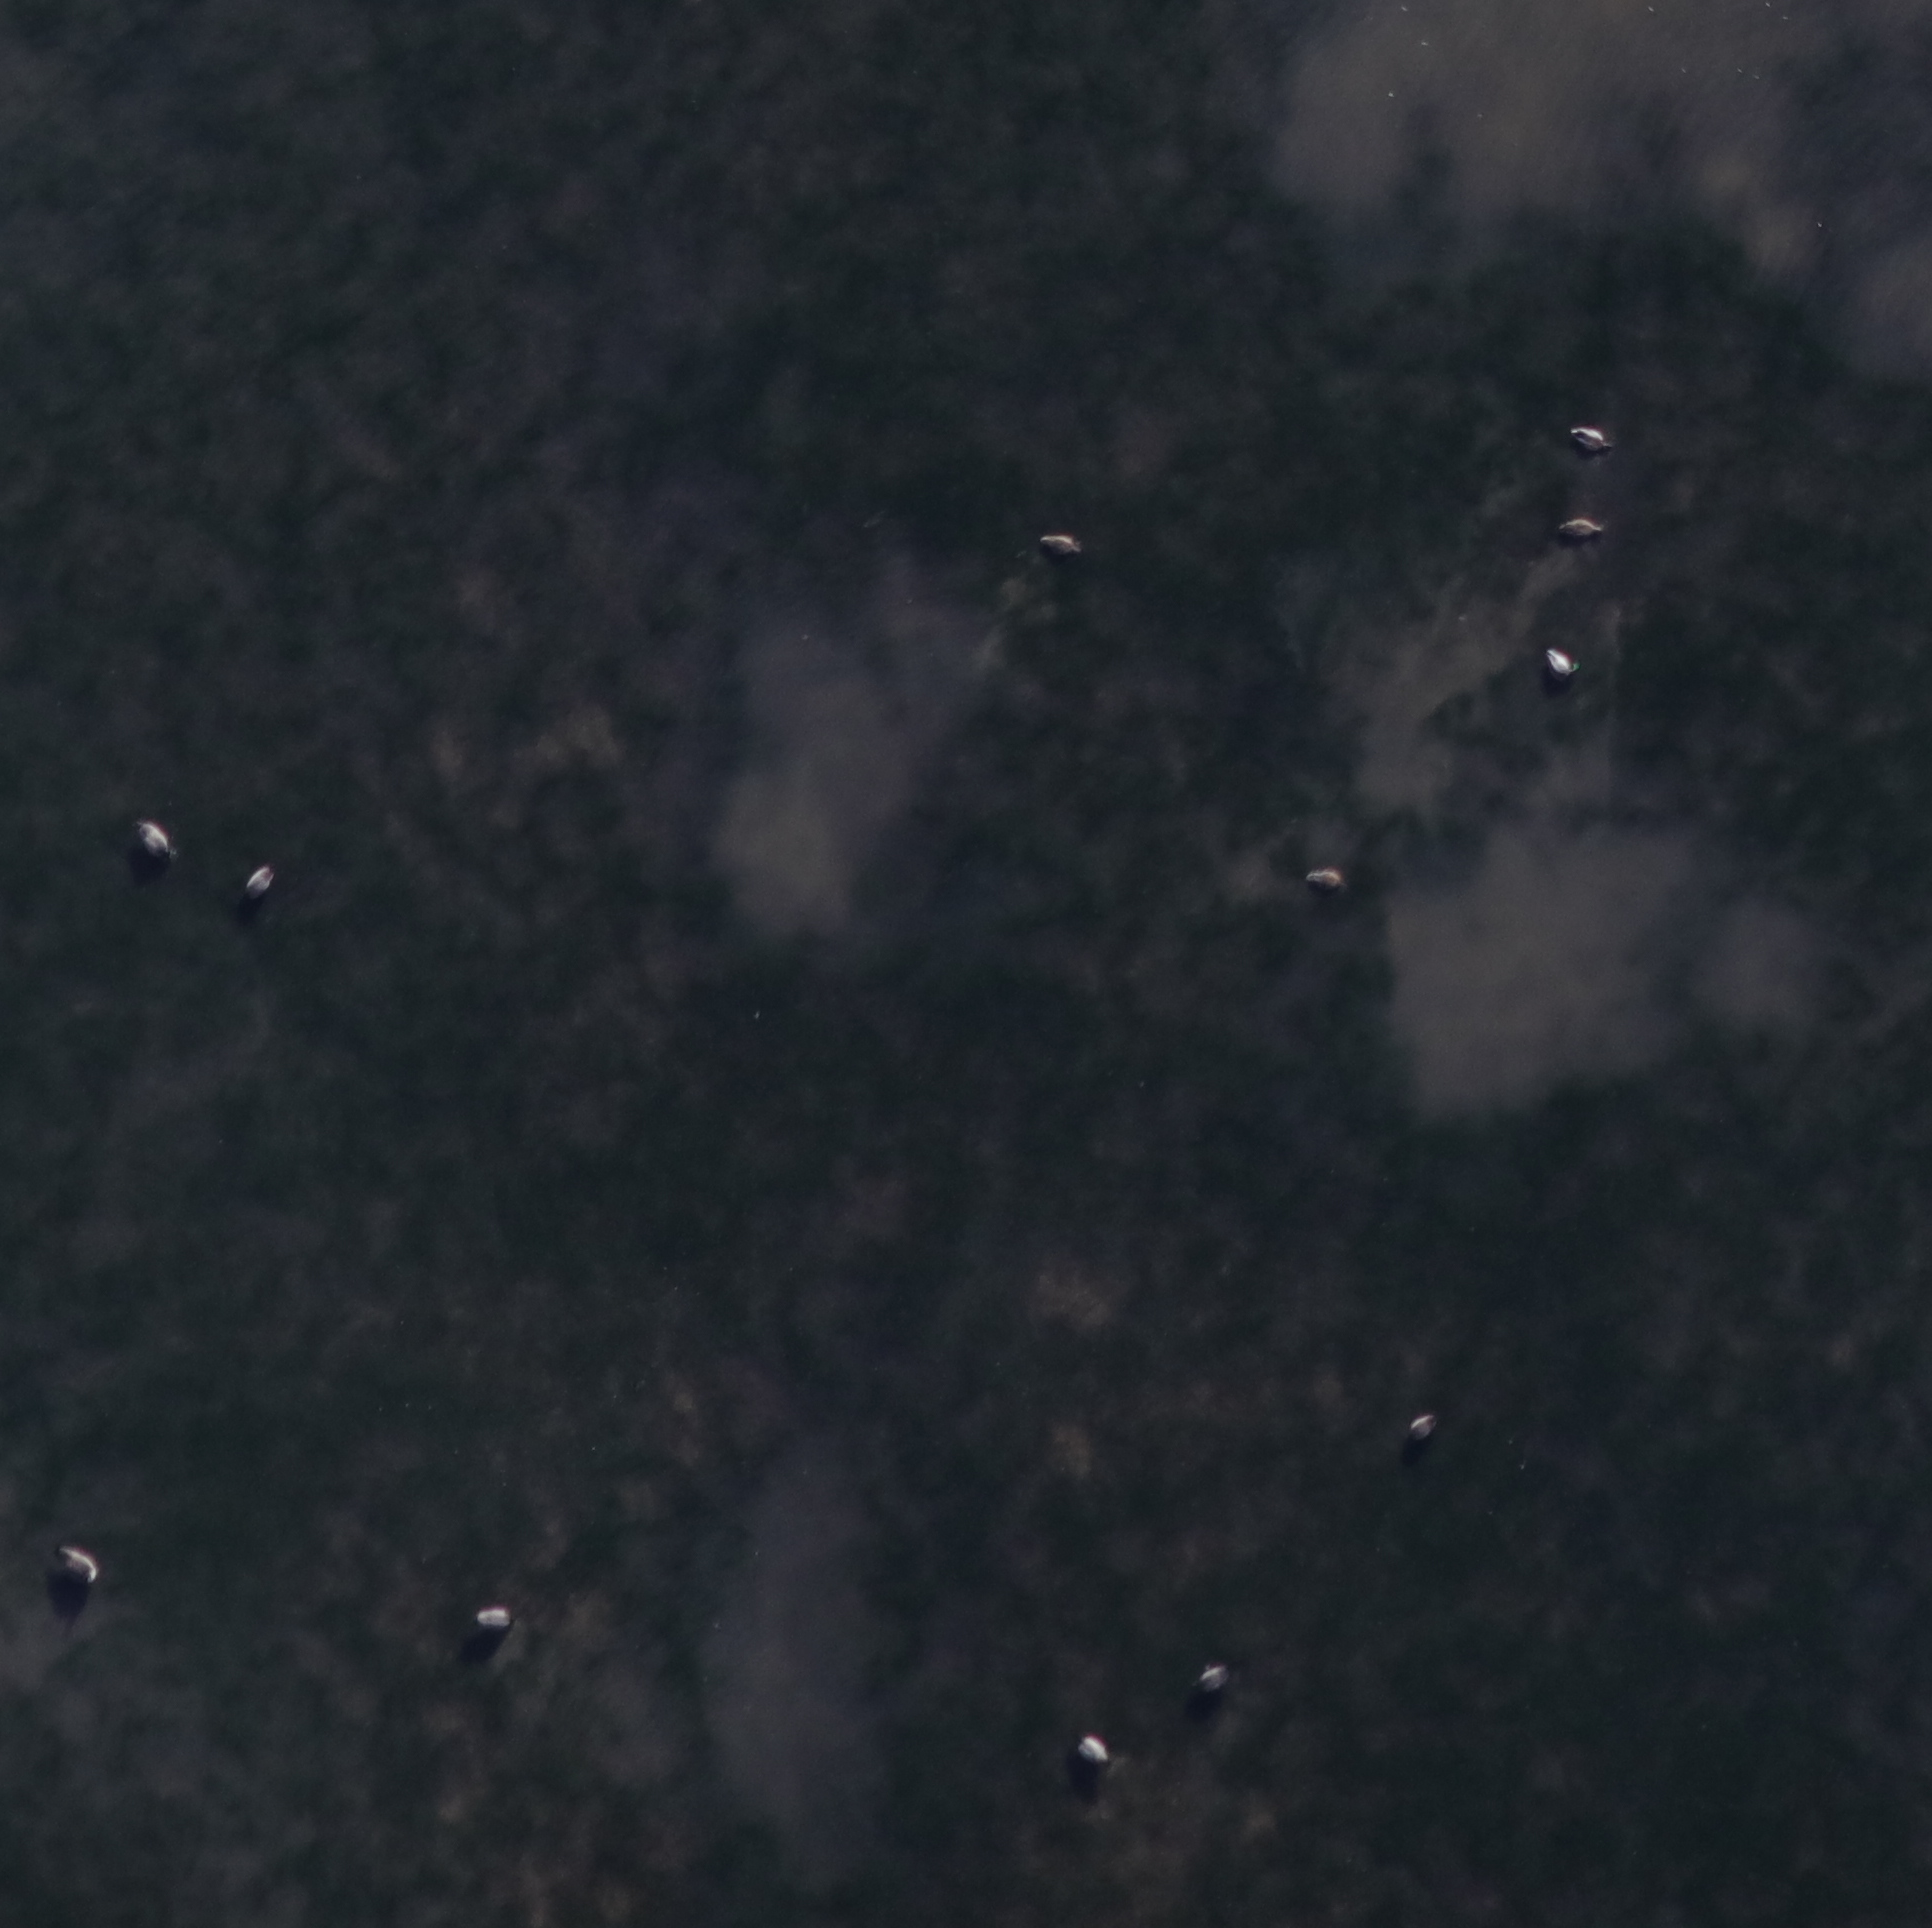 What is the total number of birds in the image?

12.